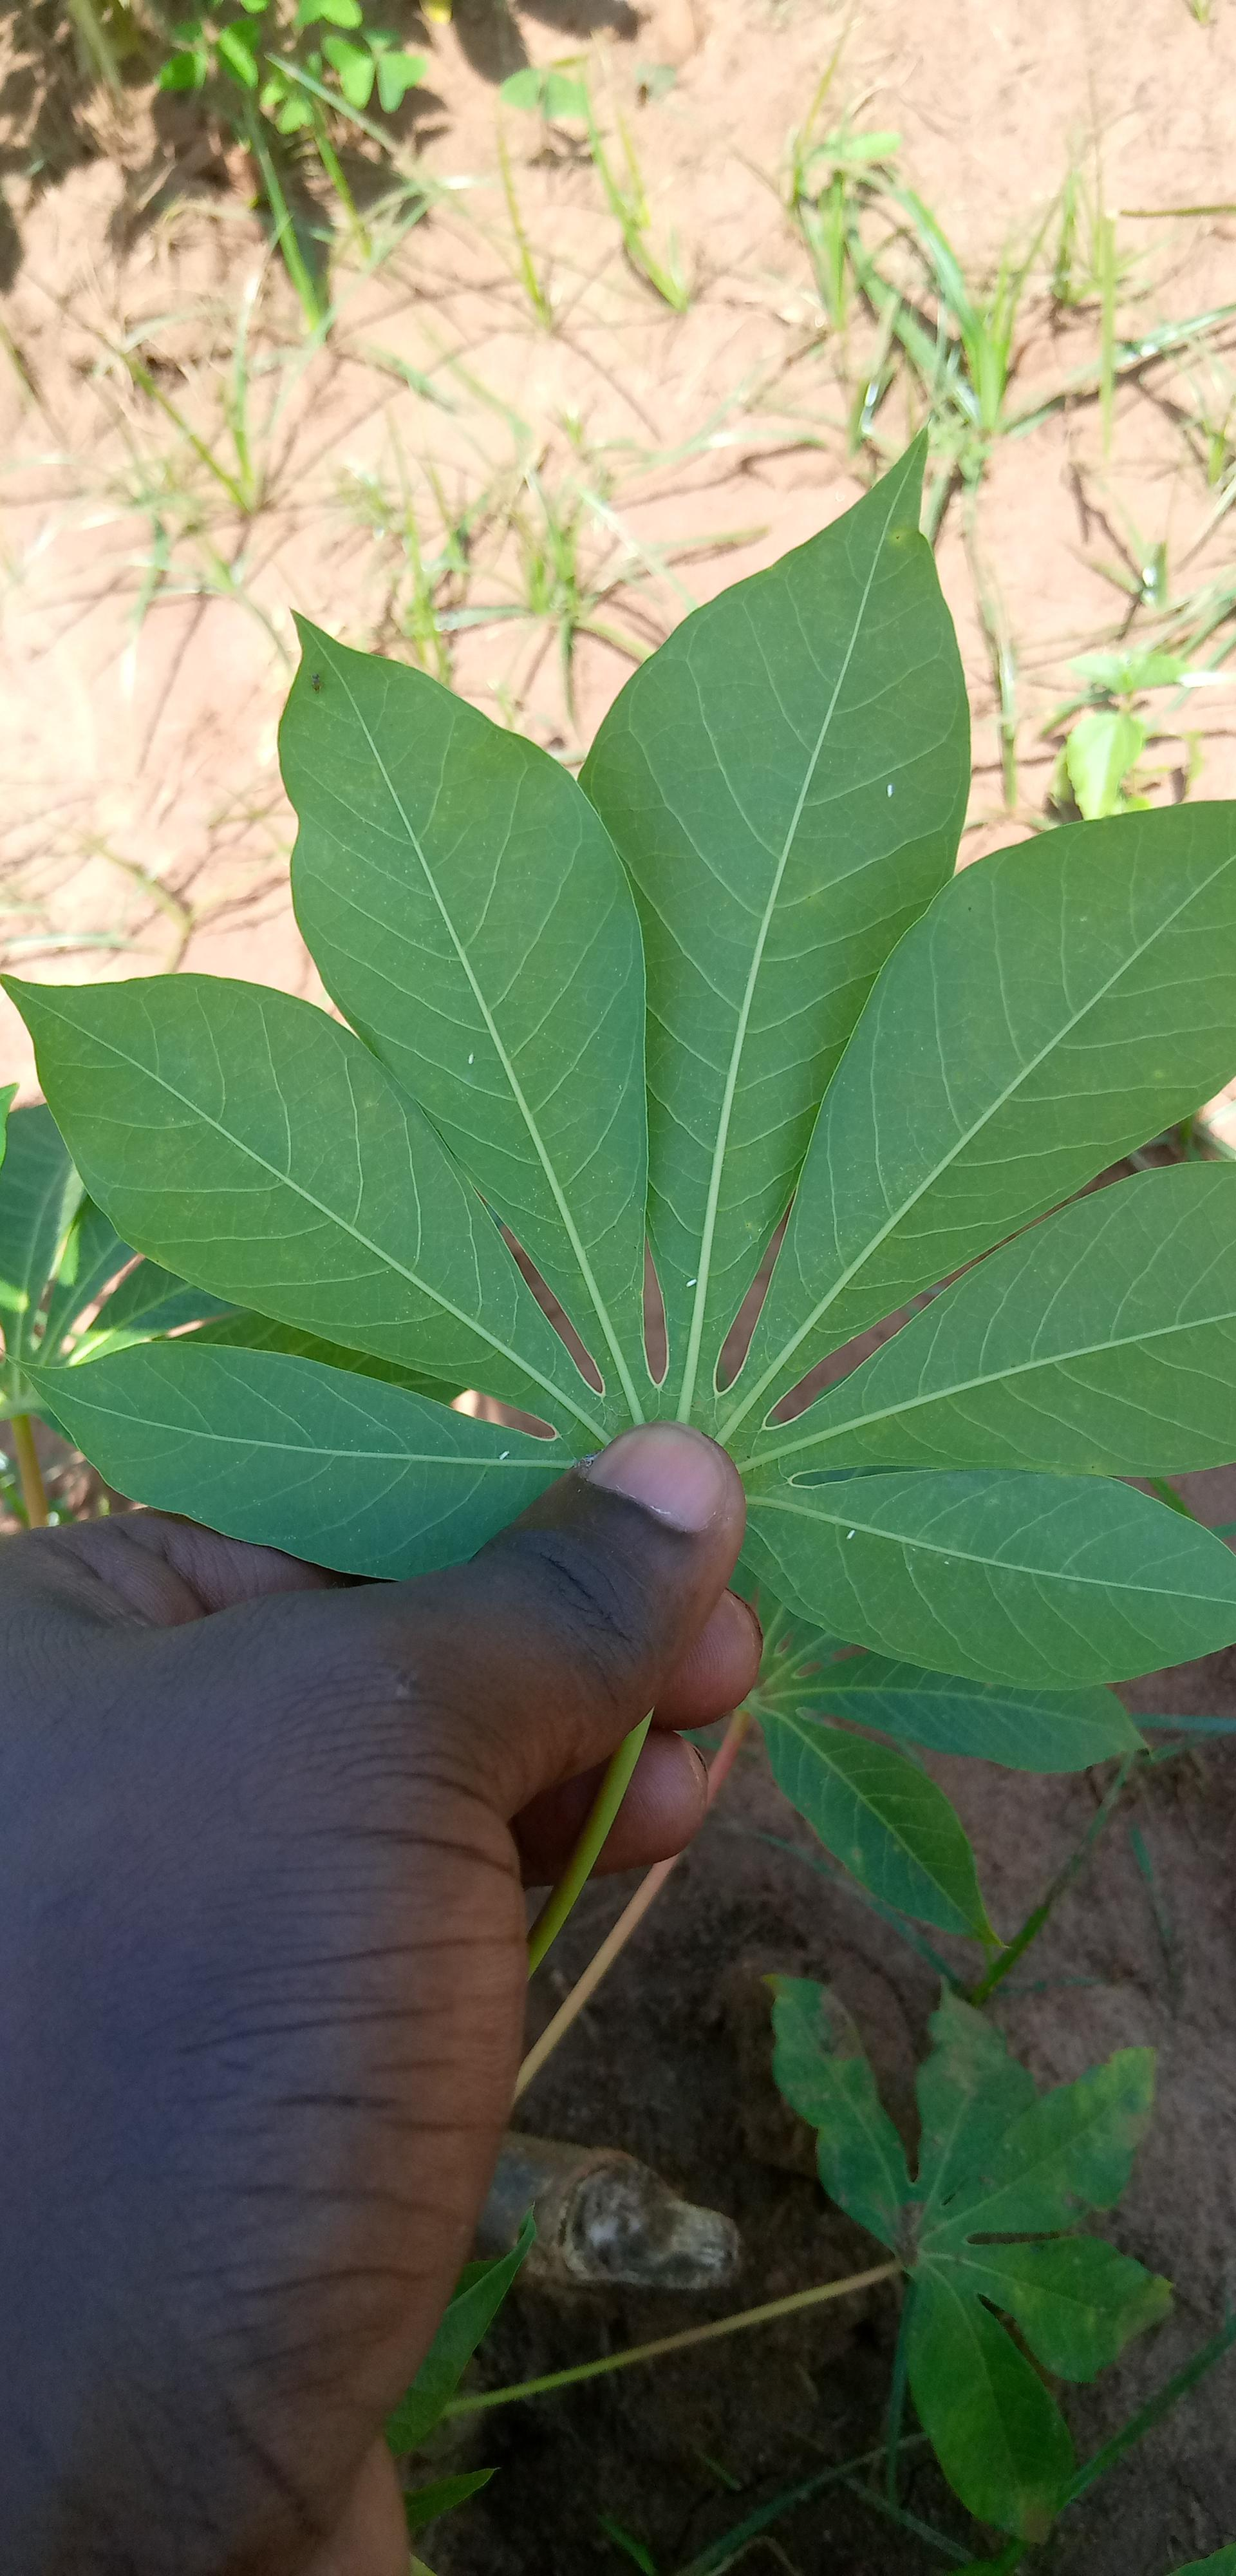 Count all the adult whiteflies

5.